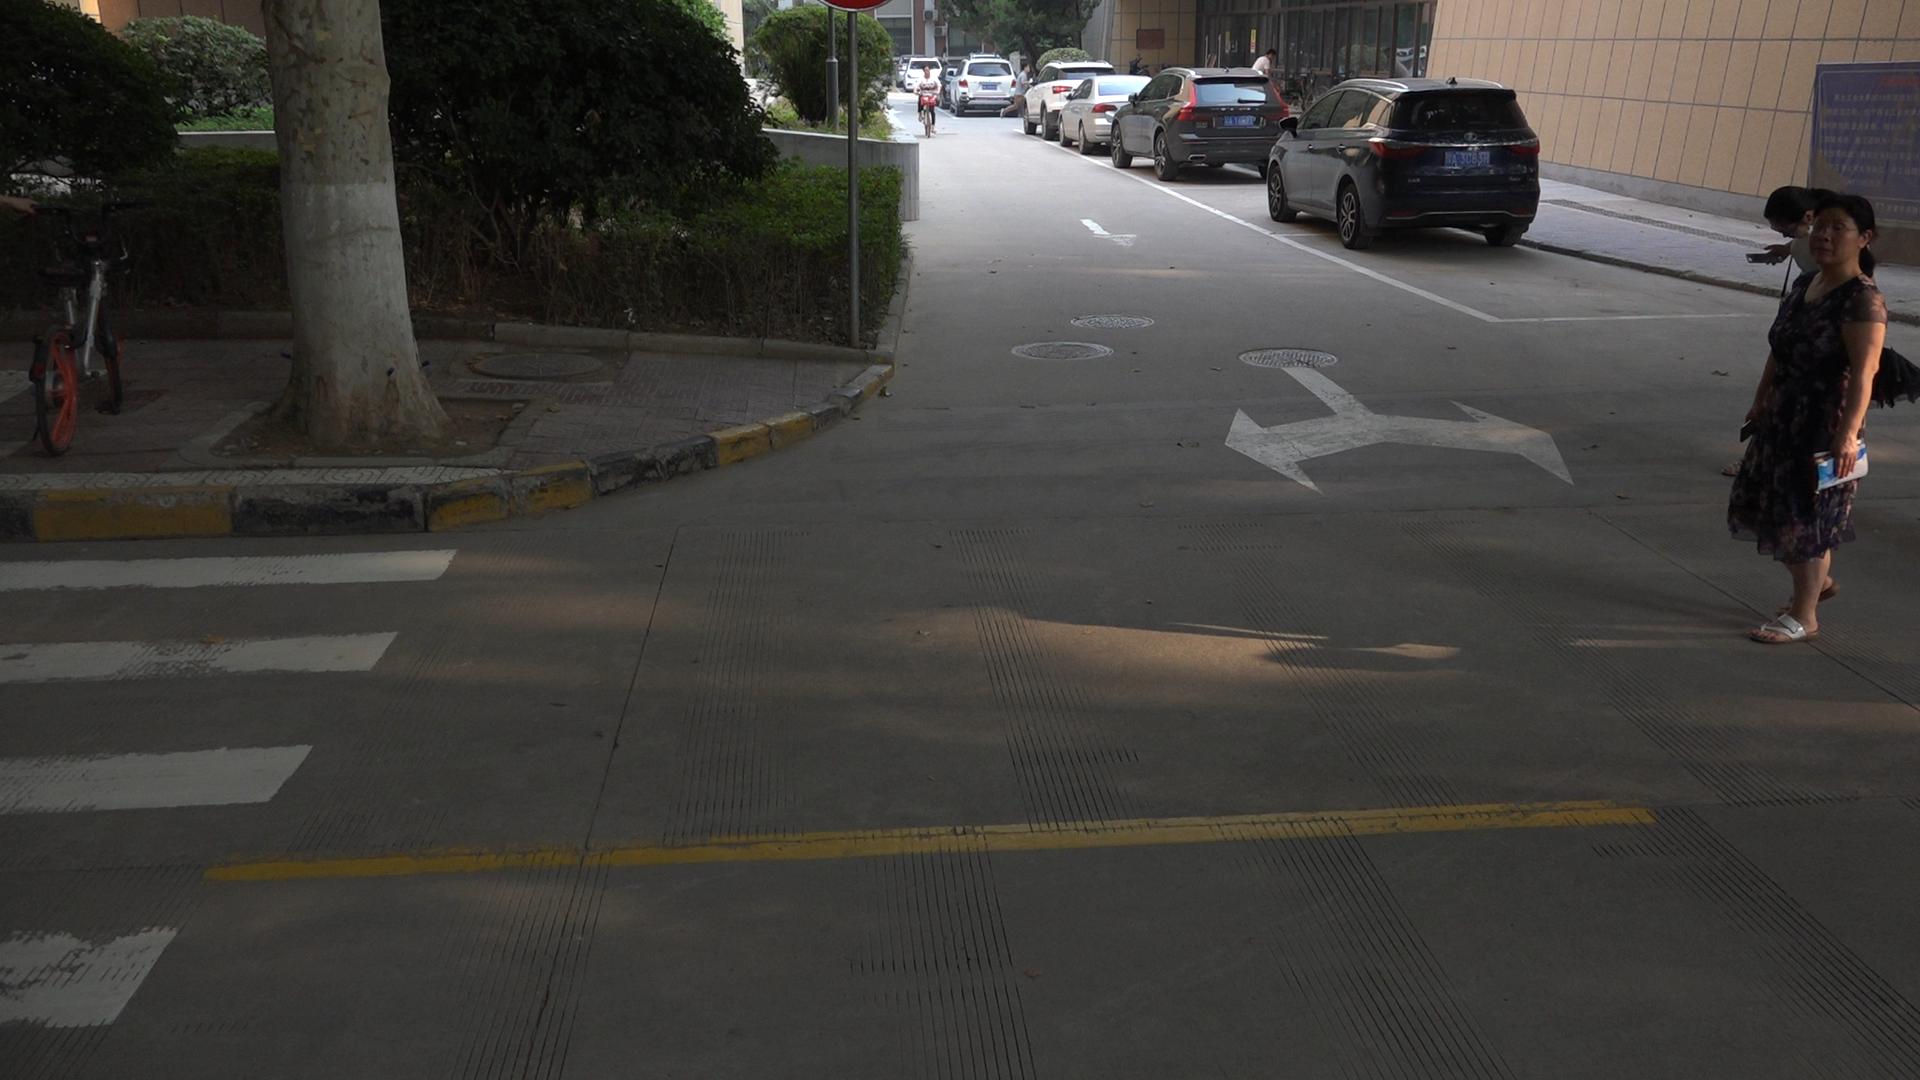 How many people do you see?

5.